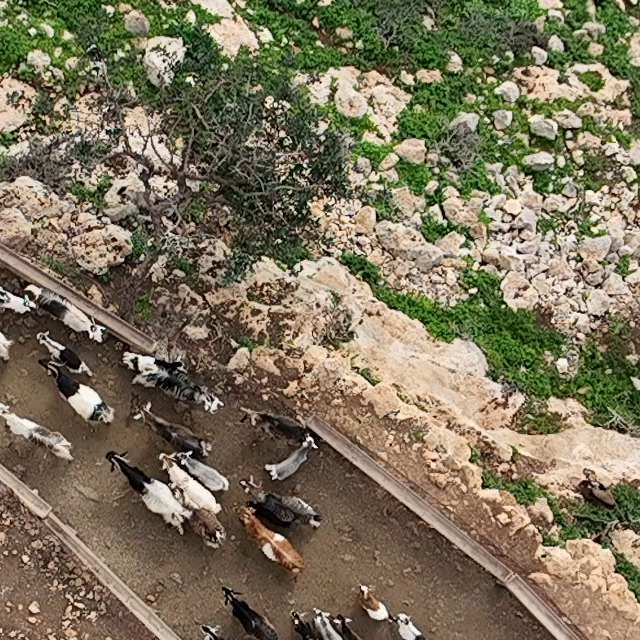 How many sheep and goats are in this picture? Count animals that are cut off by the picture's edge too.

25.